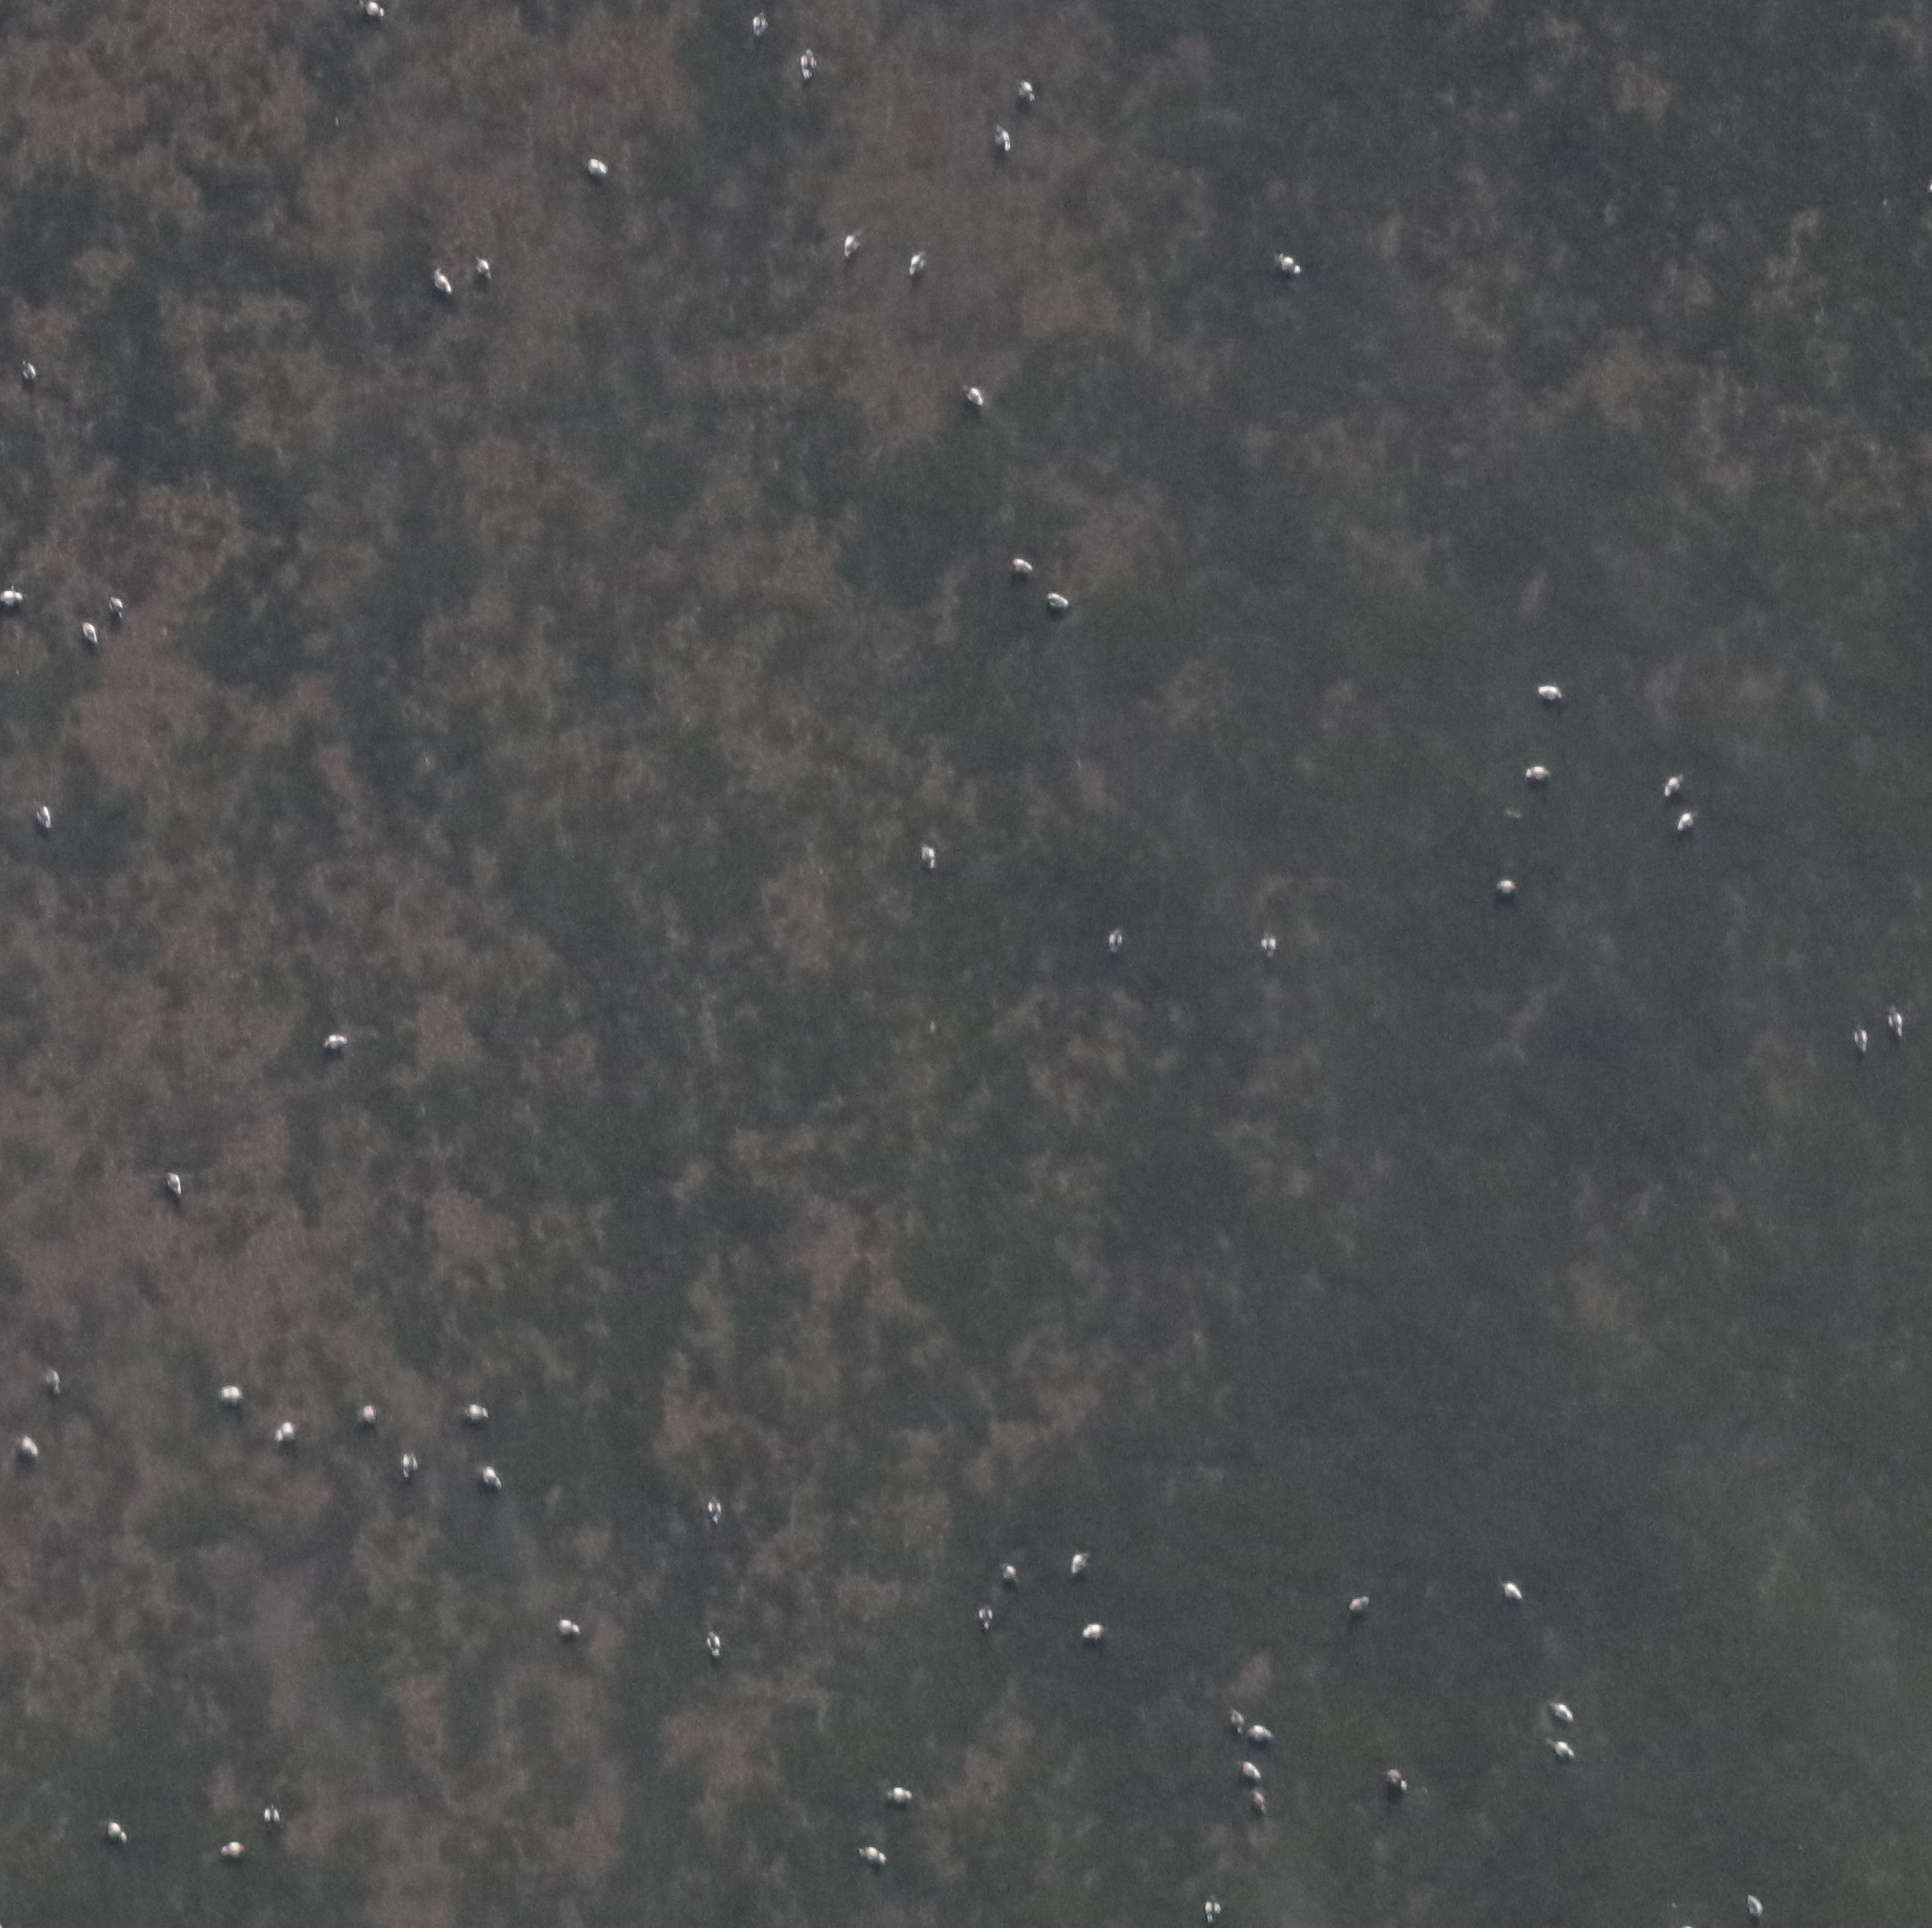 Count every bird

63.